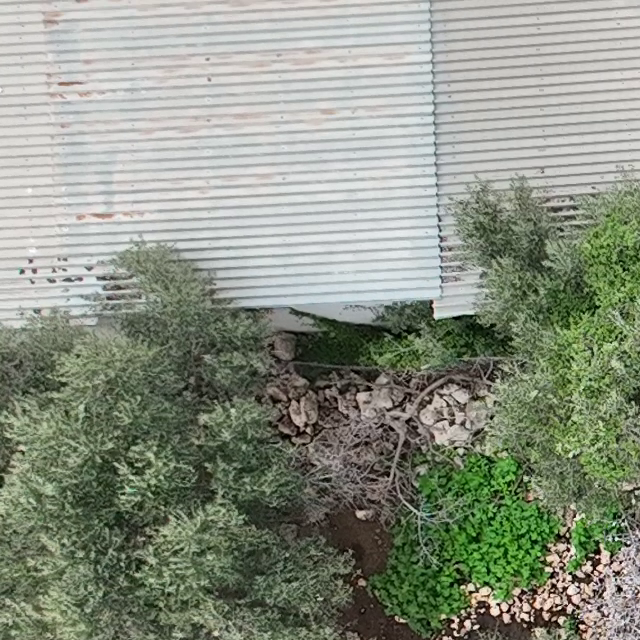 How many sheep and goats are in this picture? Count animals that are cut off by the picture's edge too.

0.